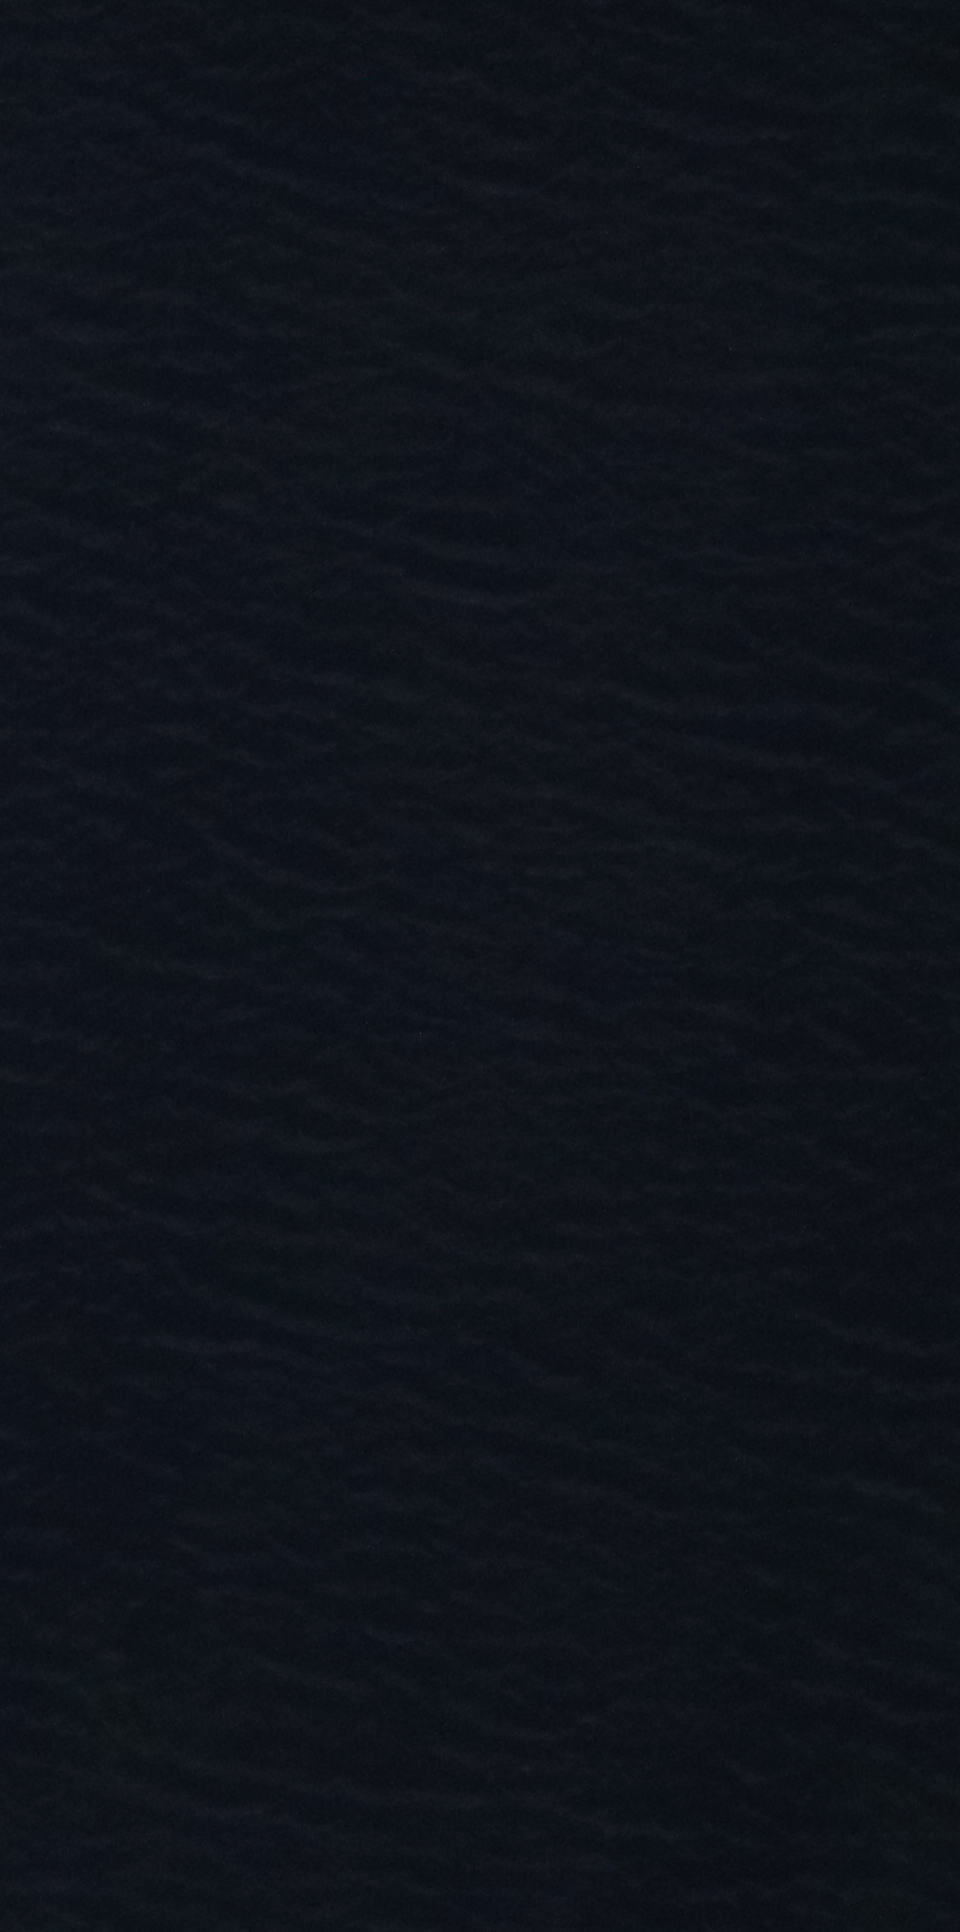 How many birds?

0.